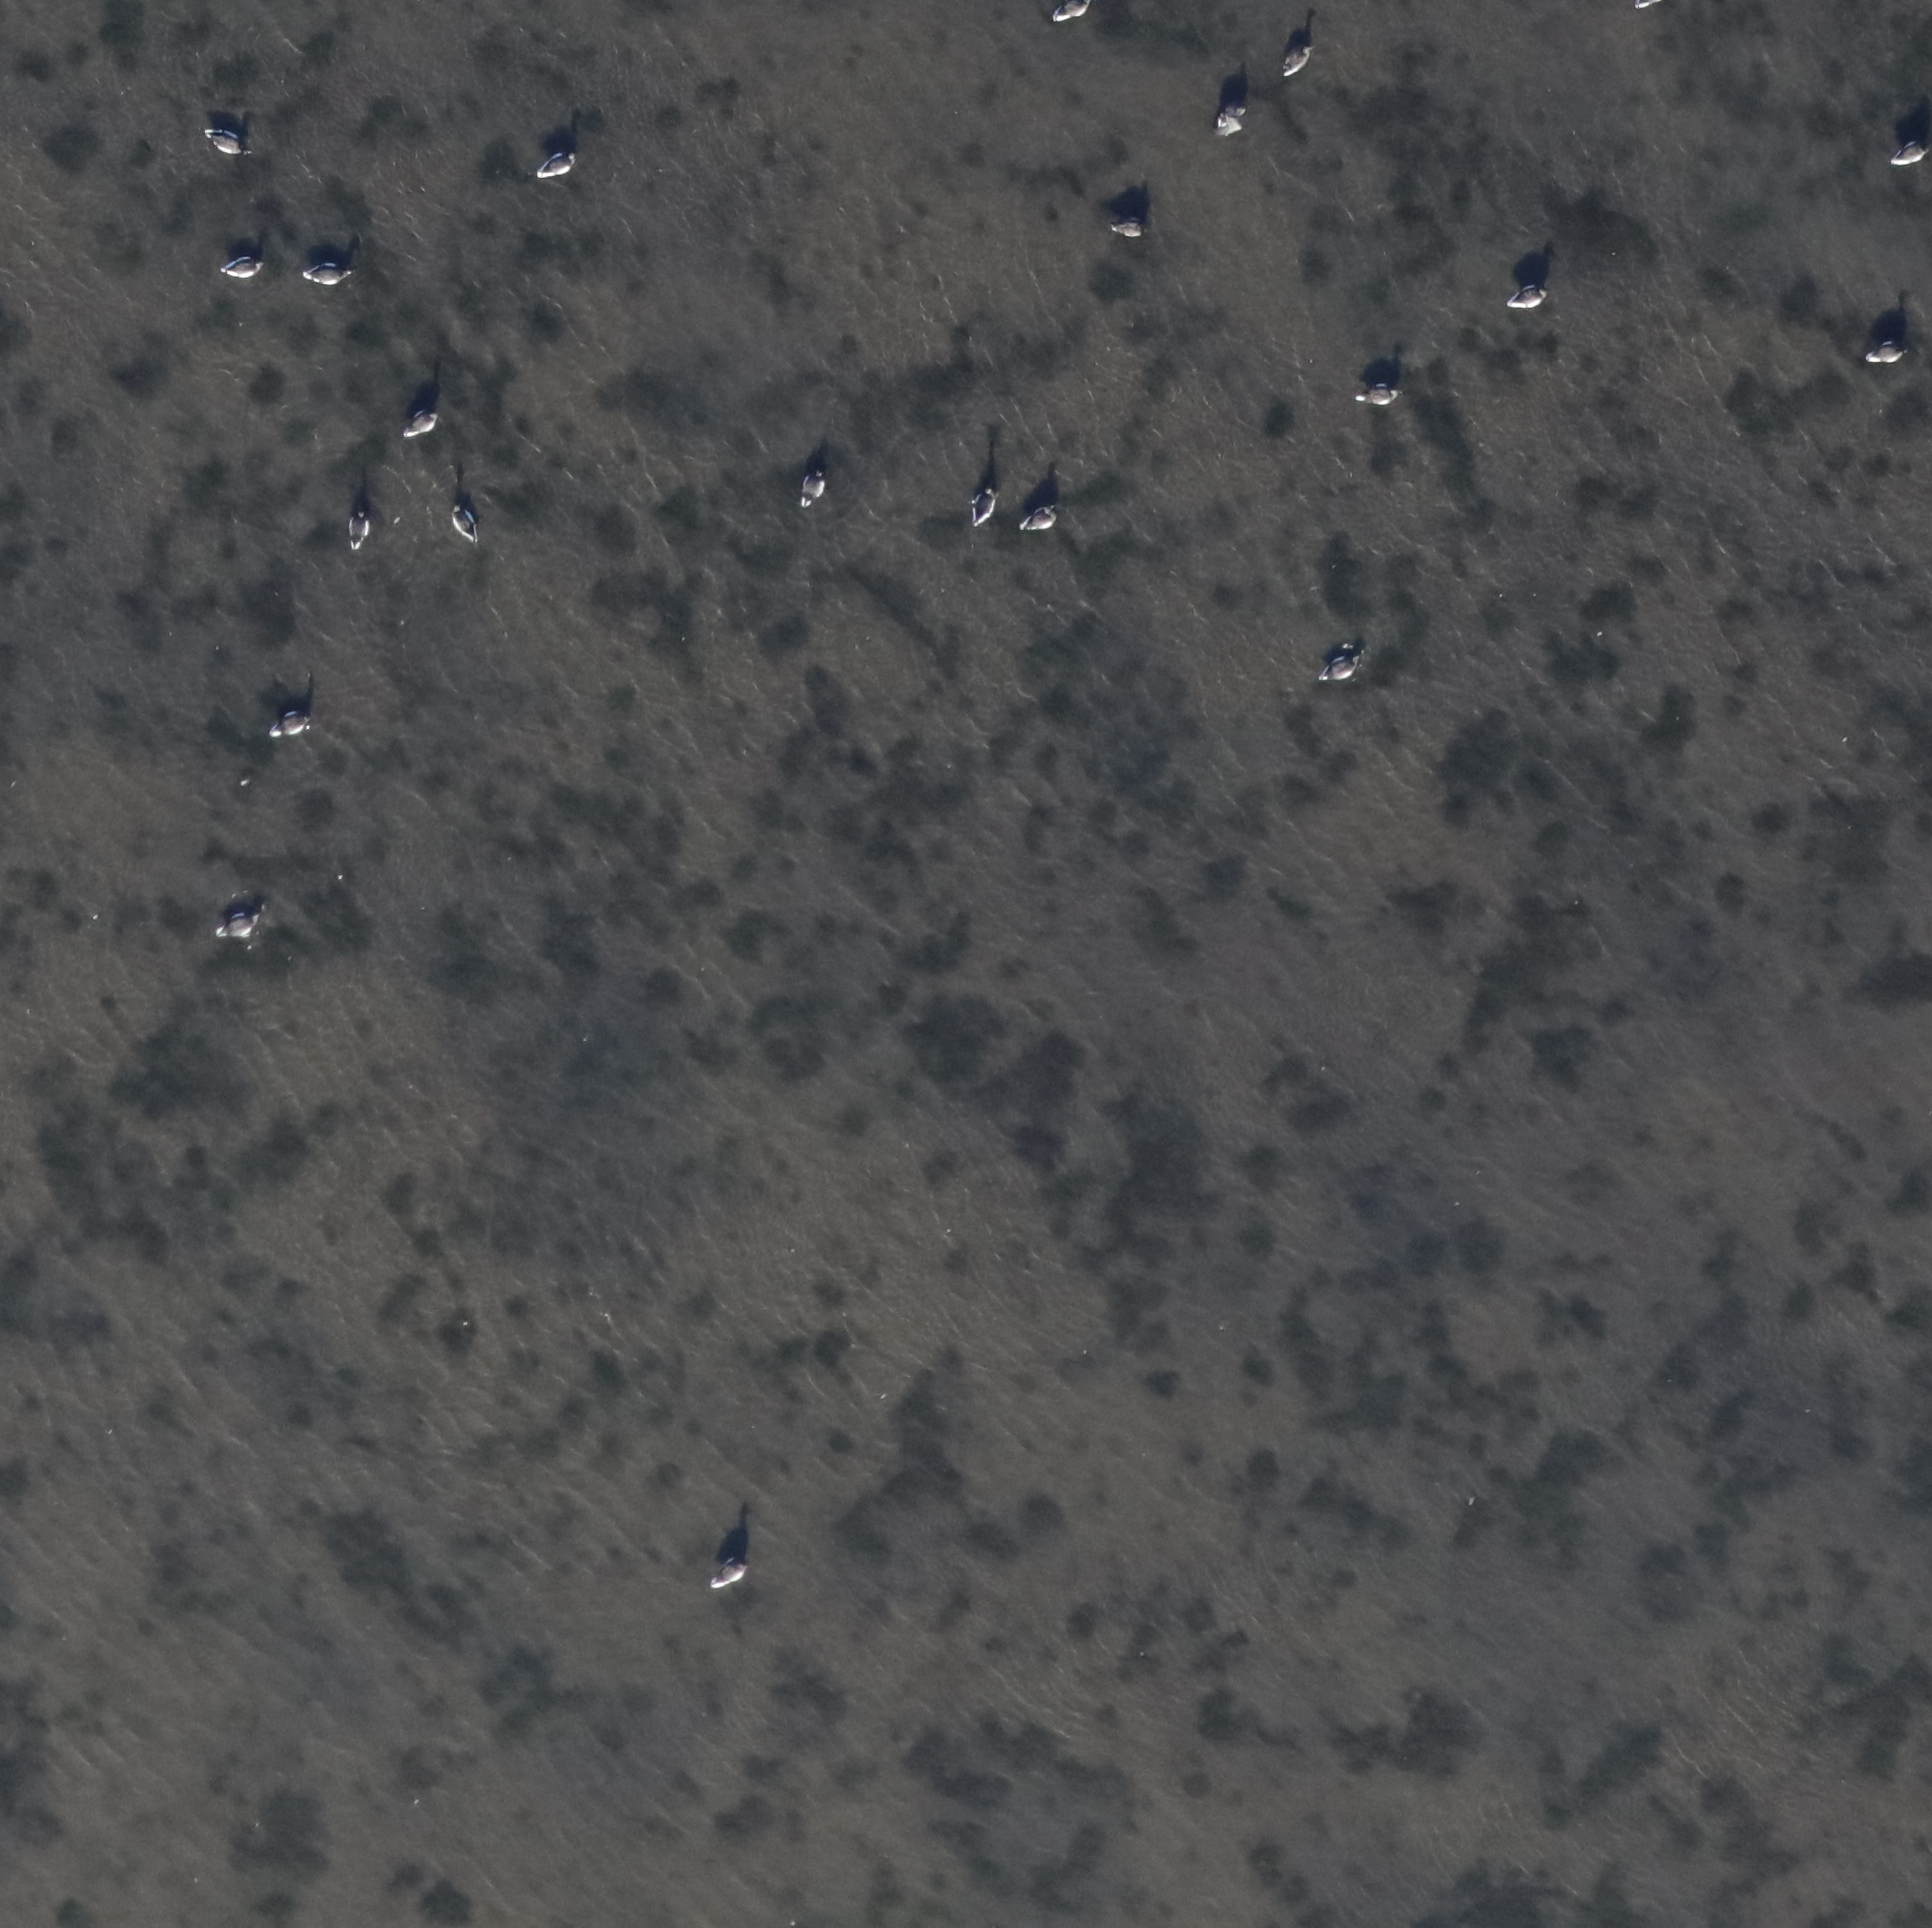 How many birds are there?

22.